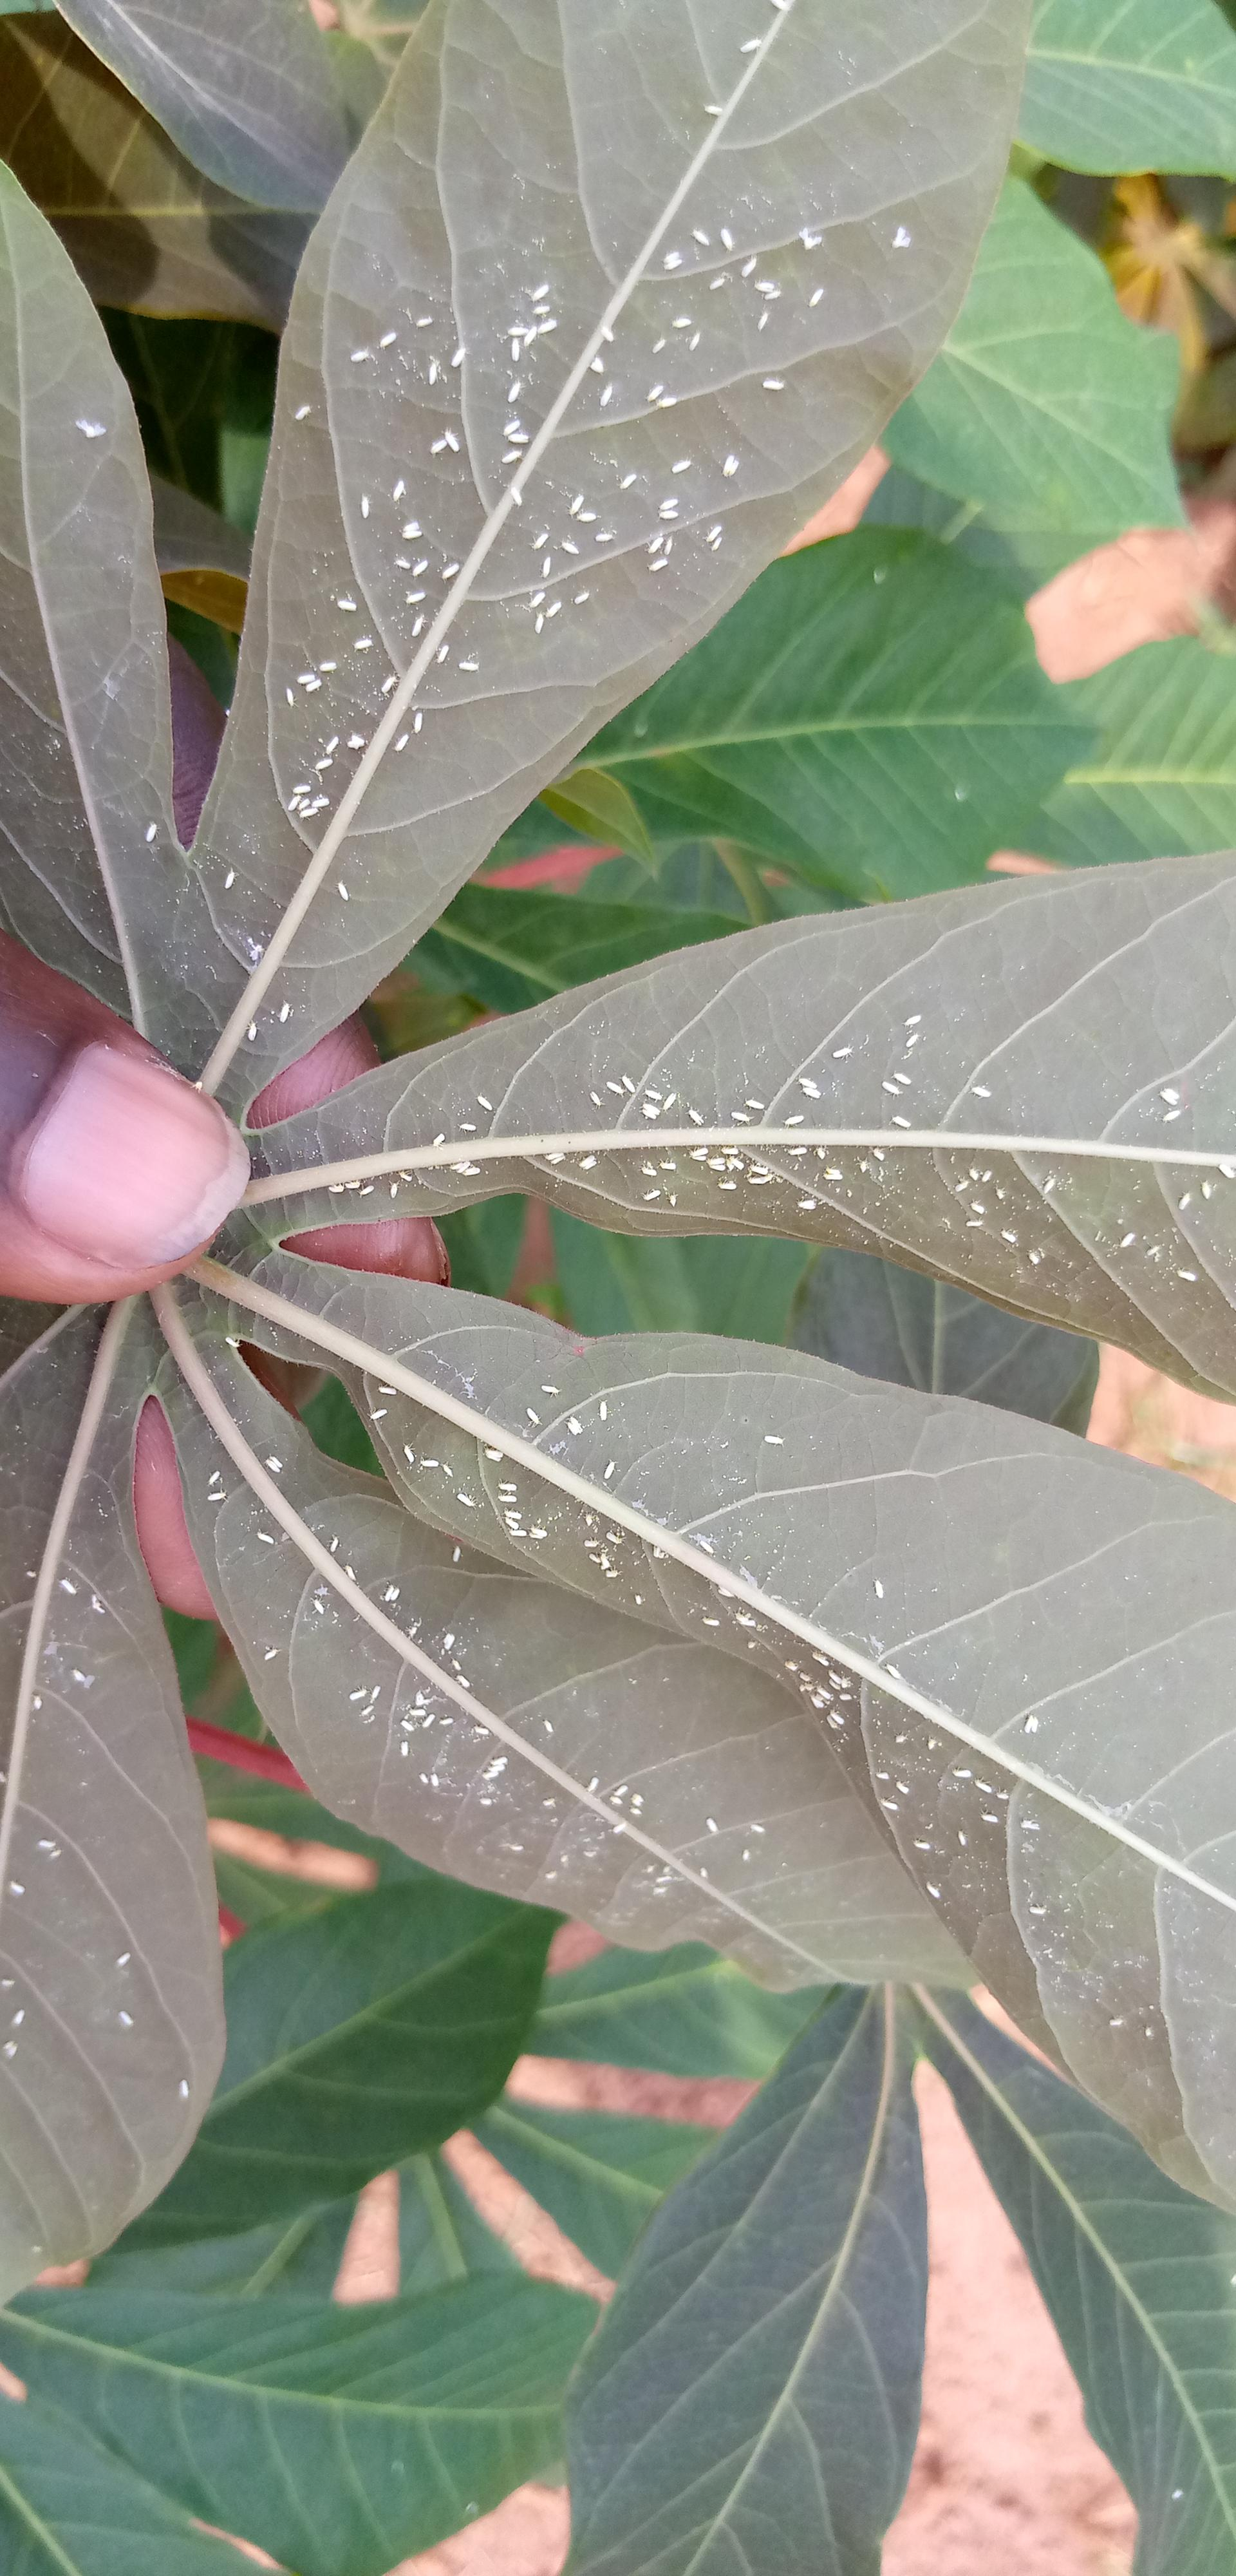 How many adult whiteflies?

223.